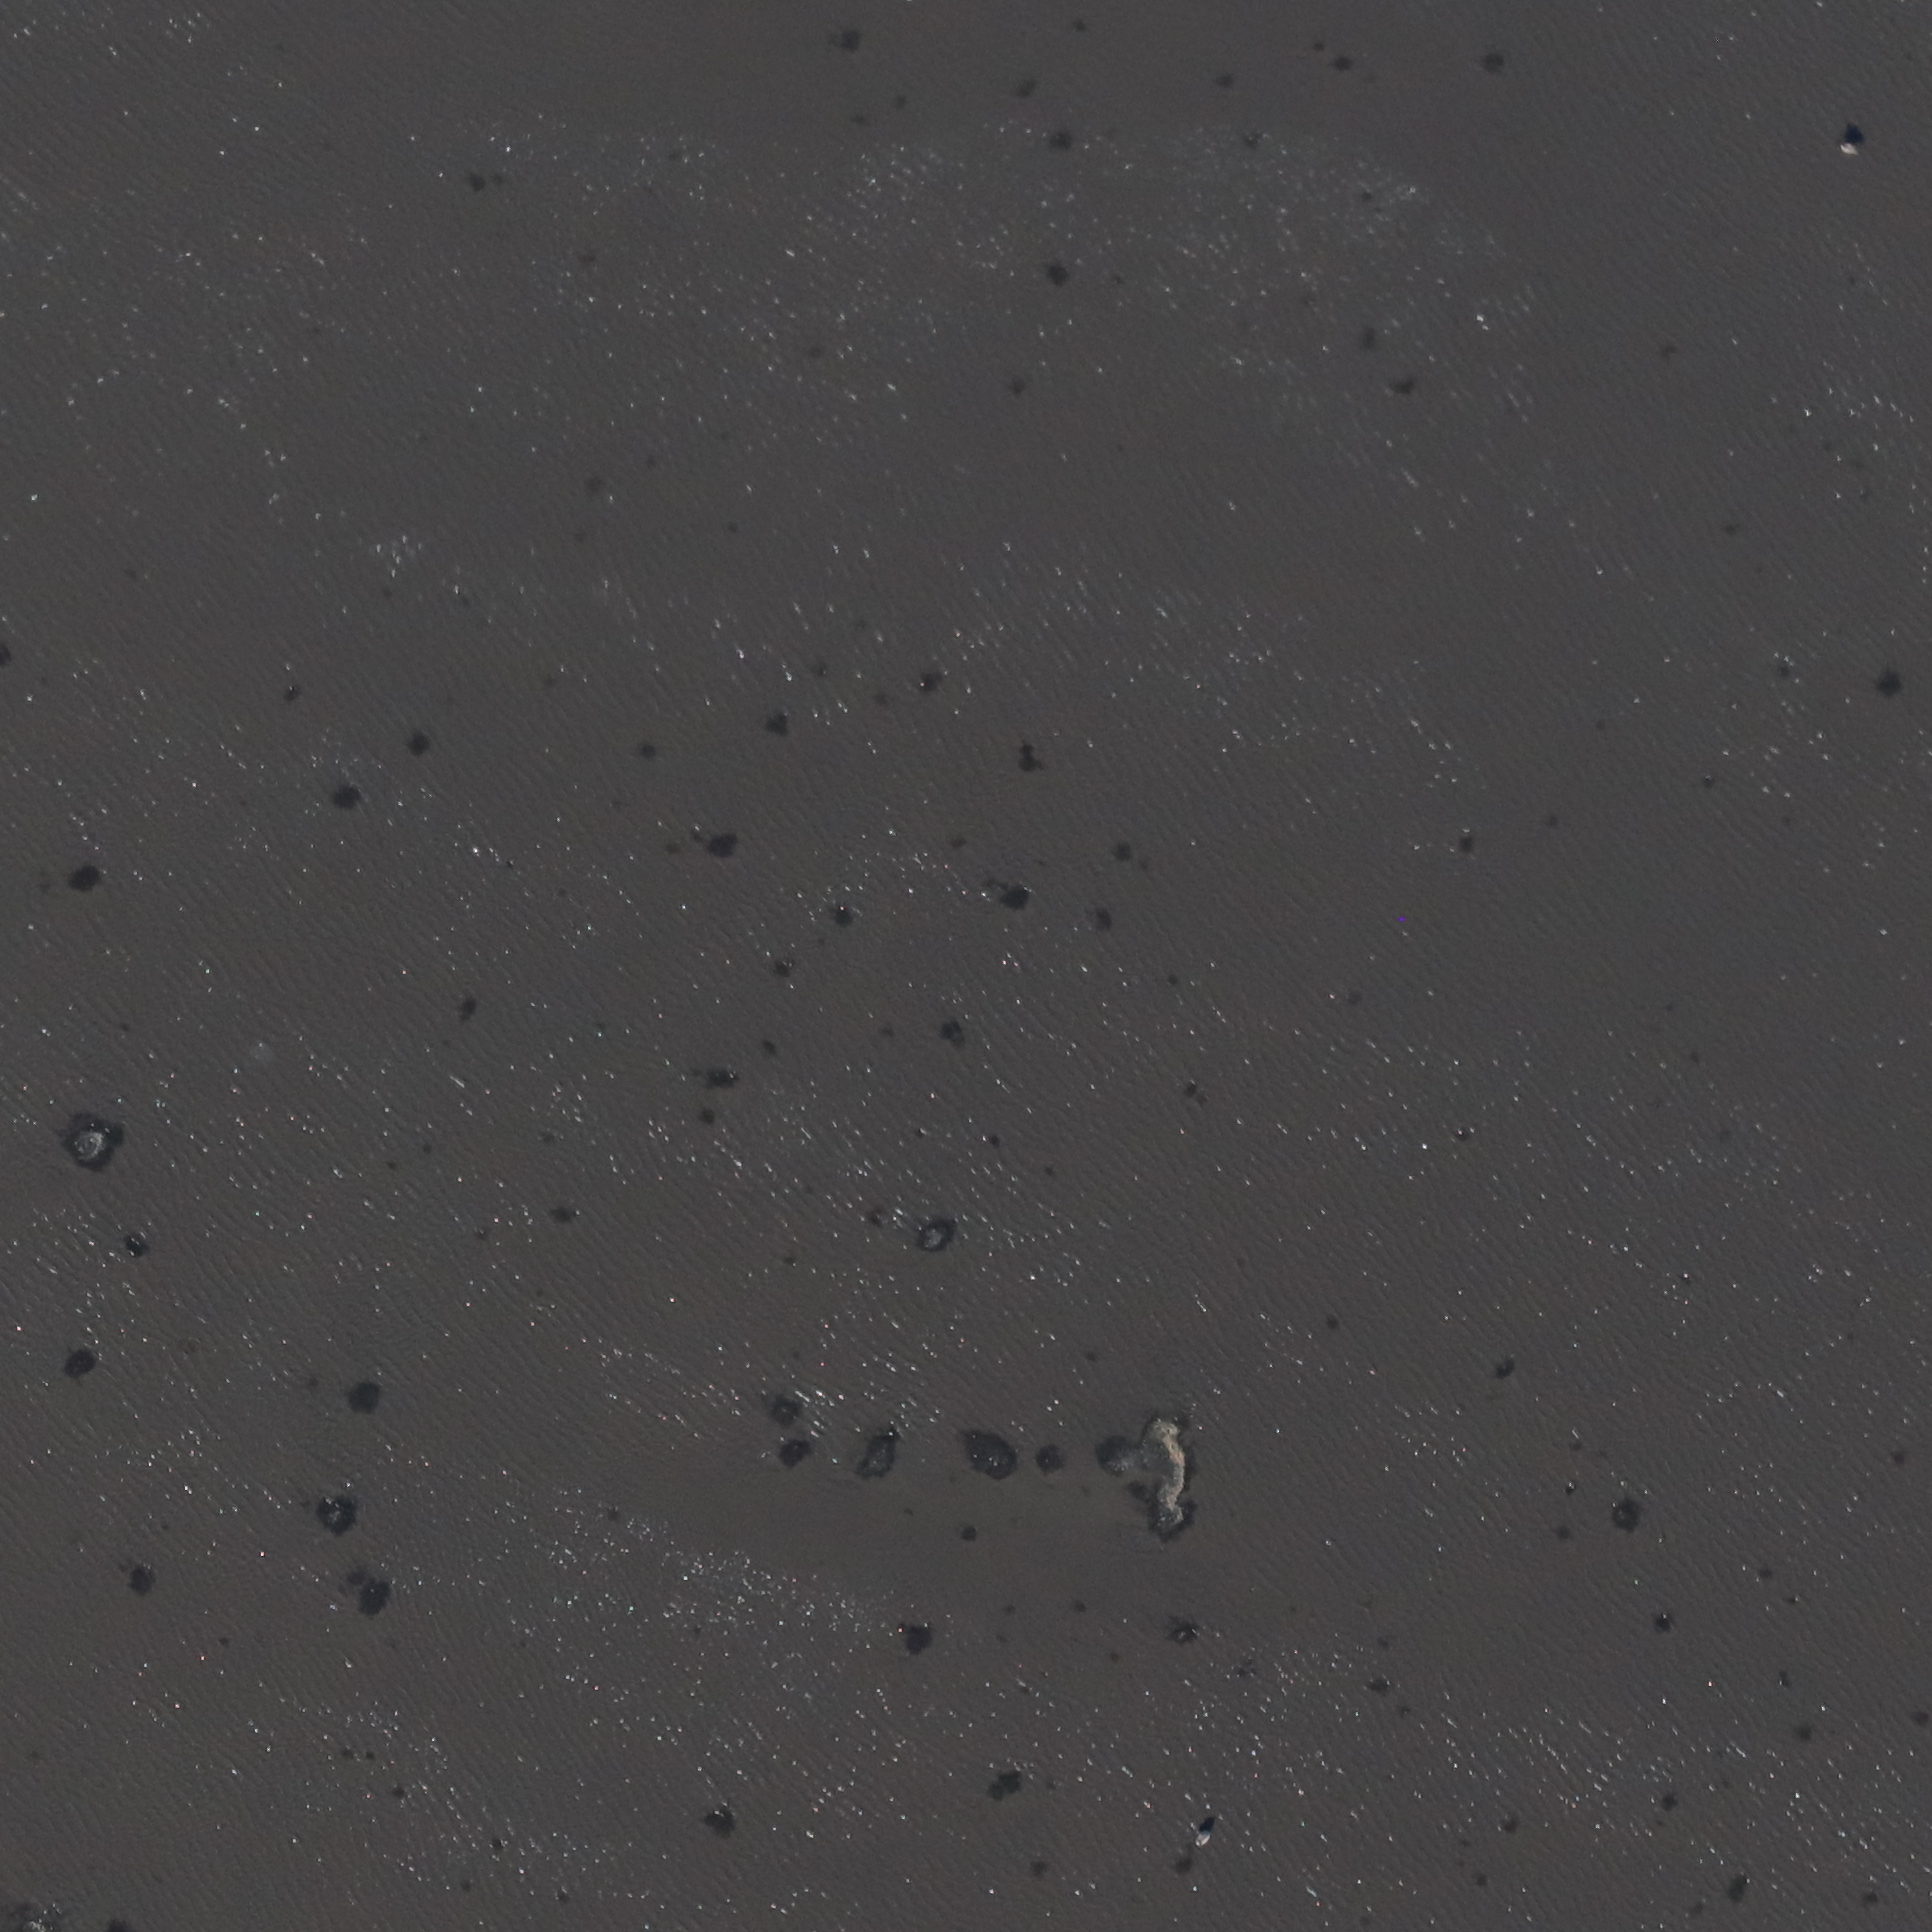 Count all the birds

2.